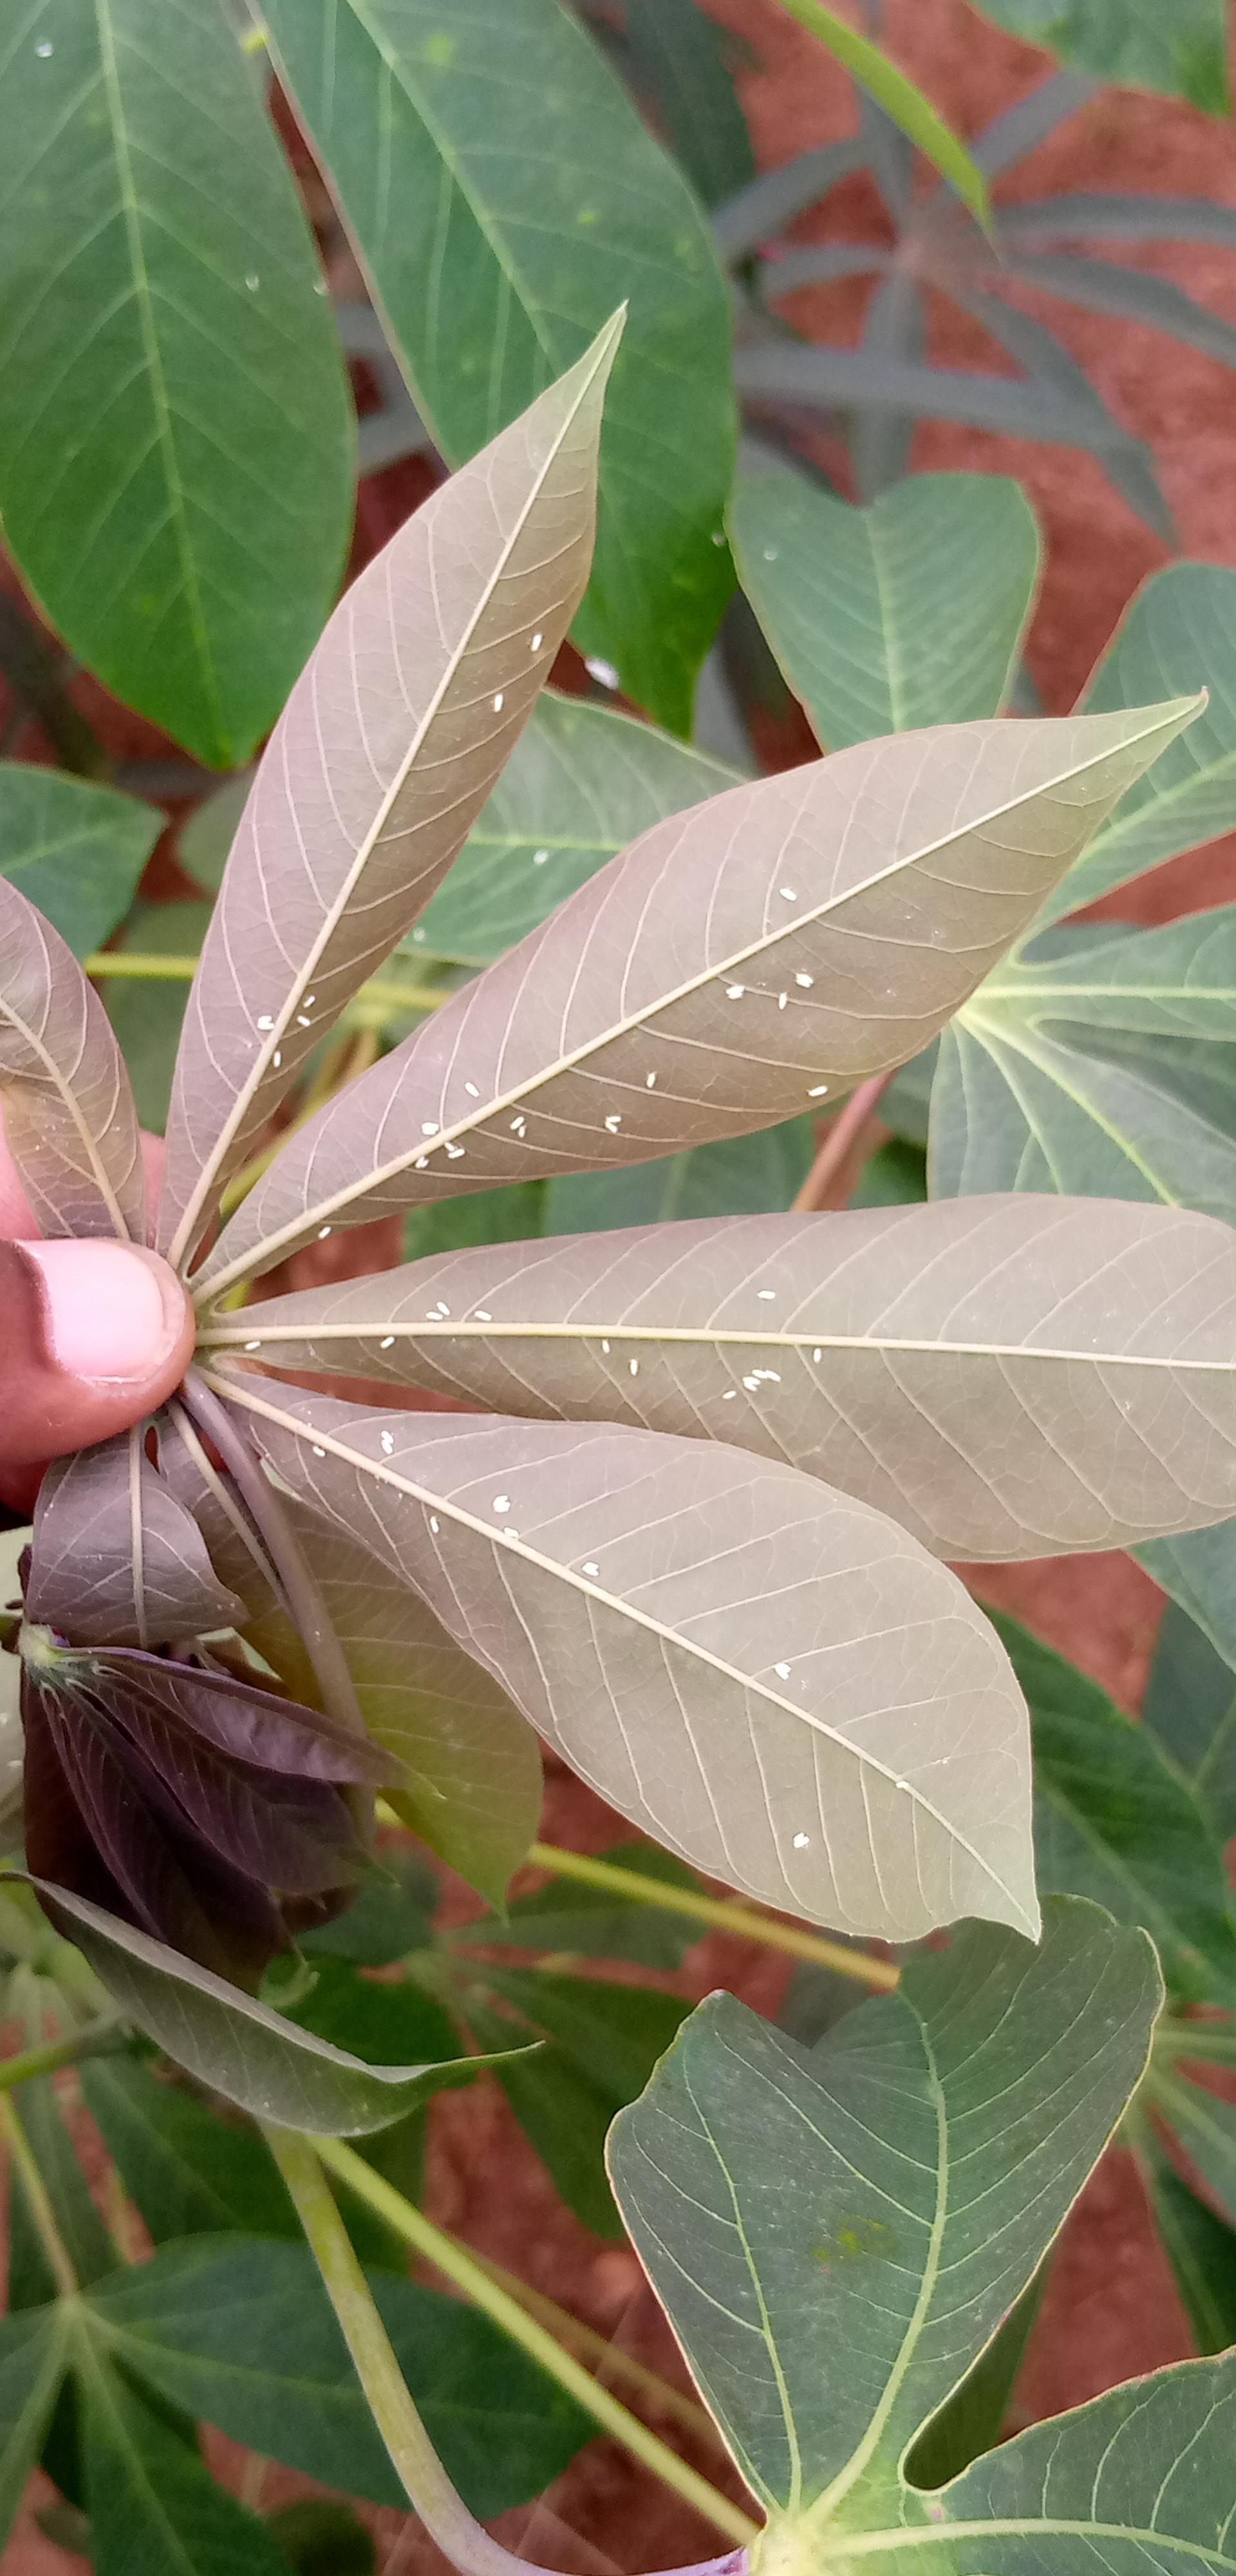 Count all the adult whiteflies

43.